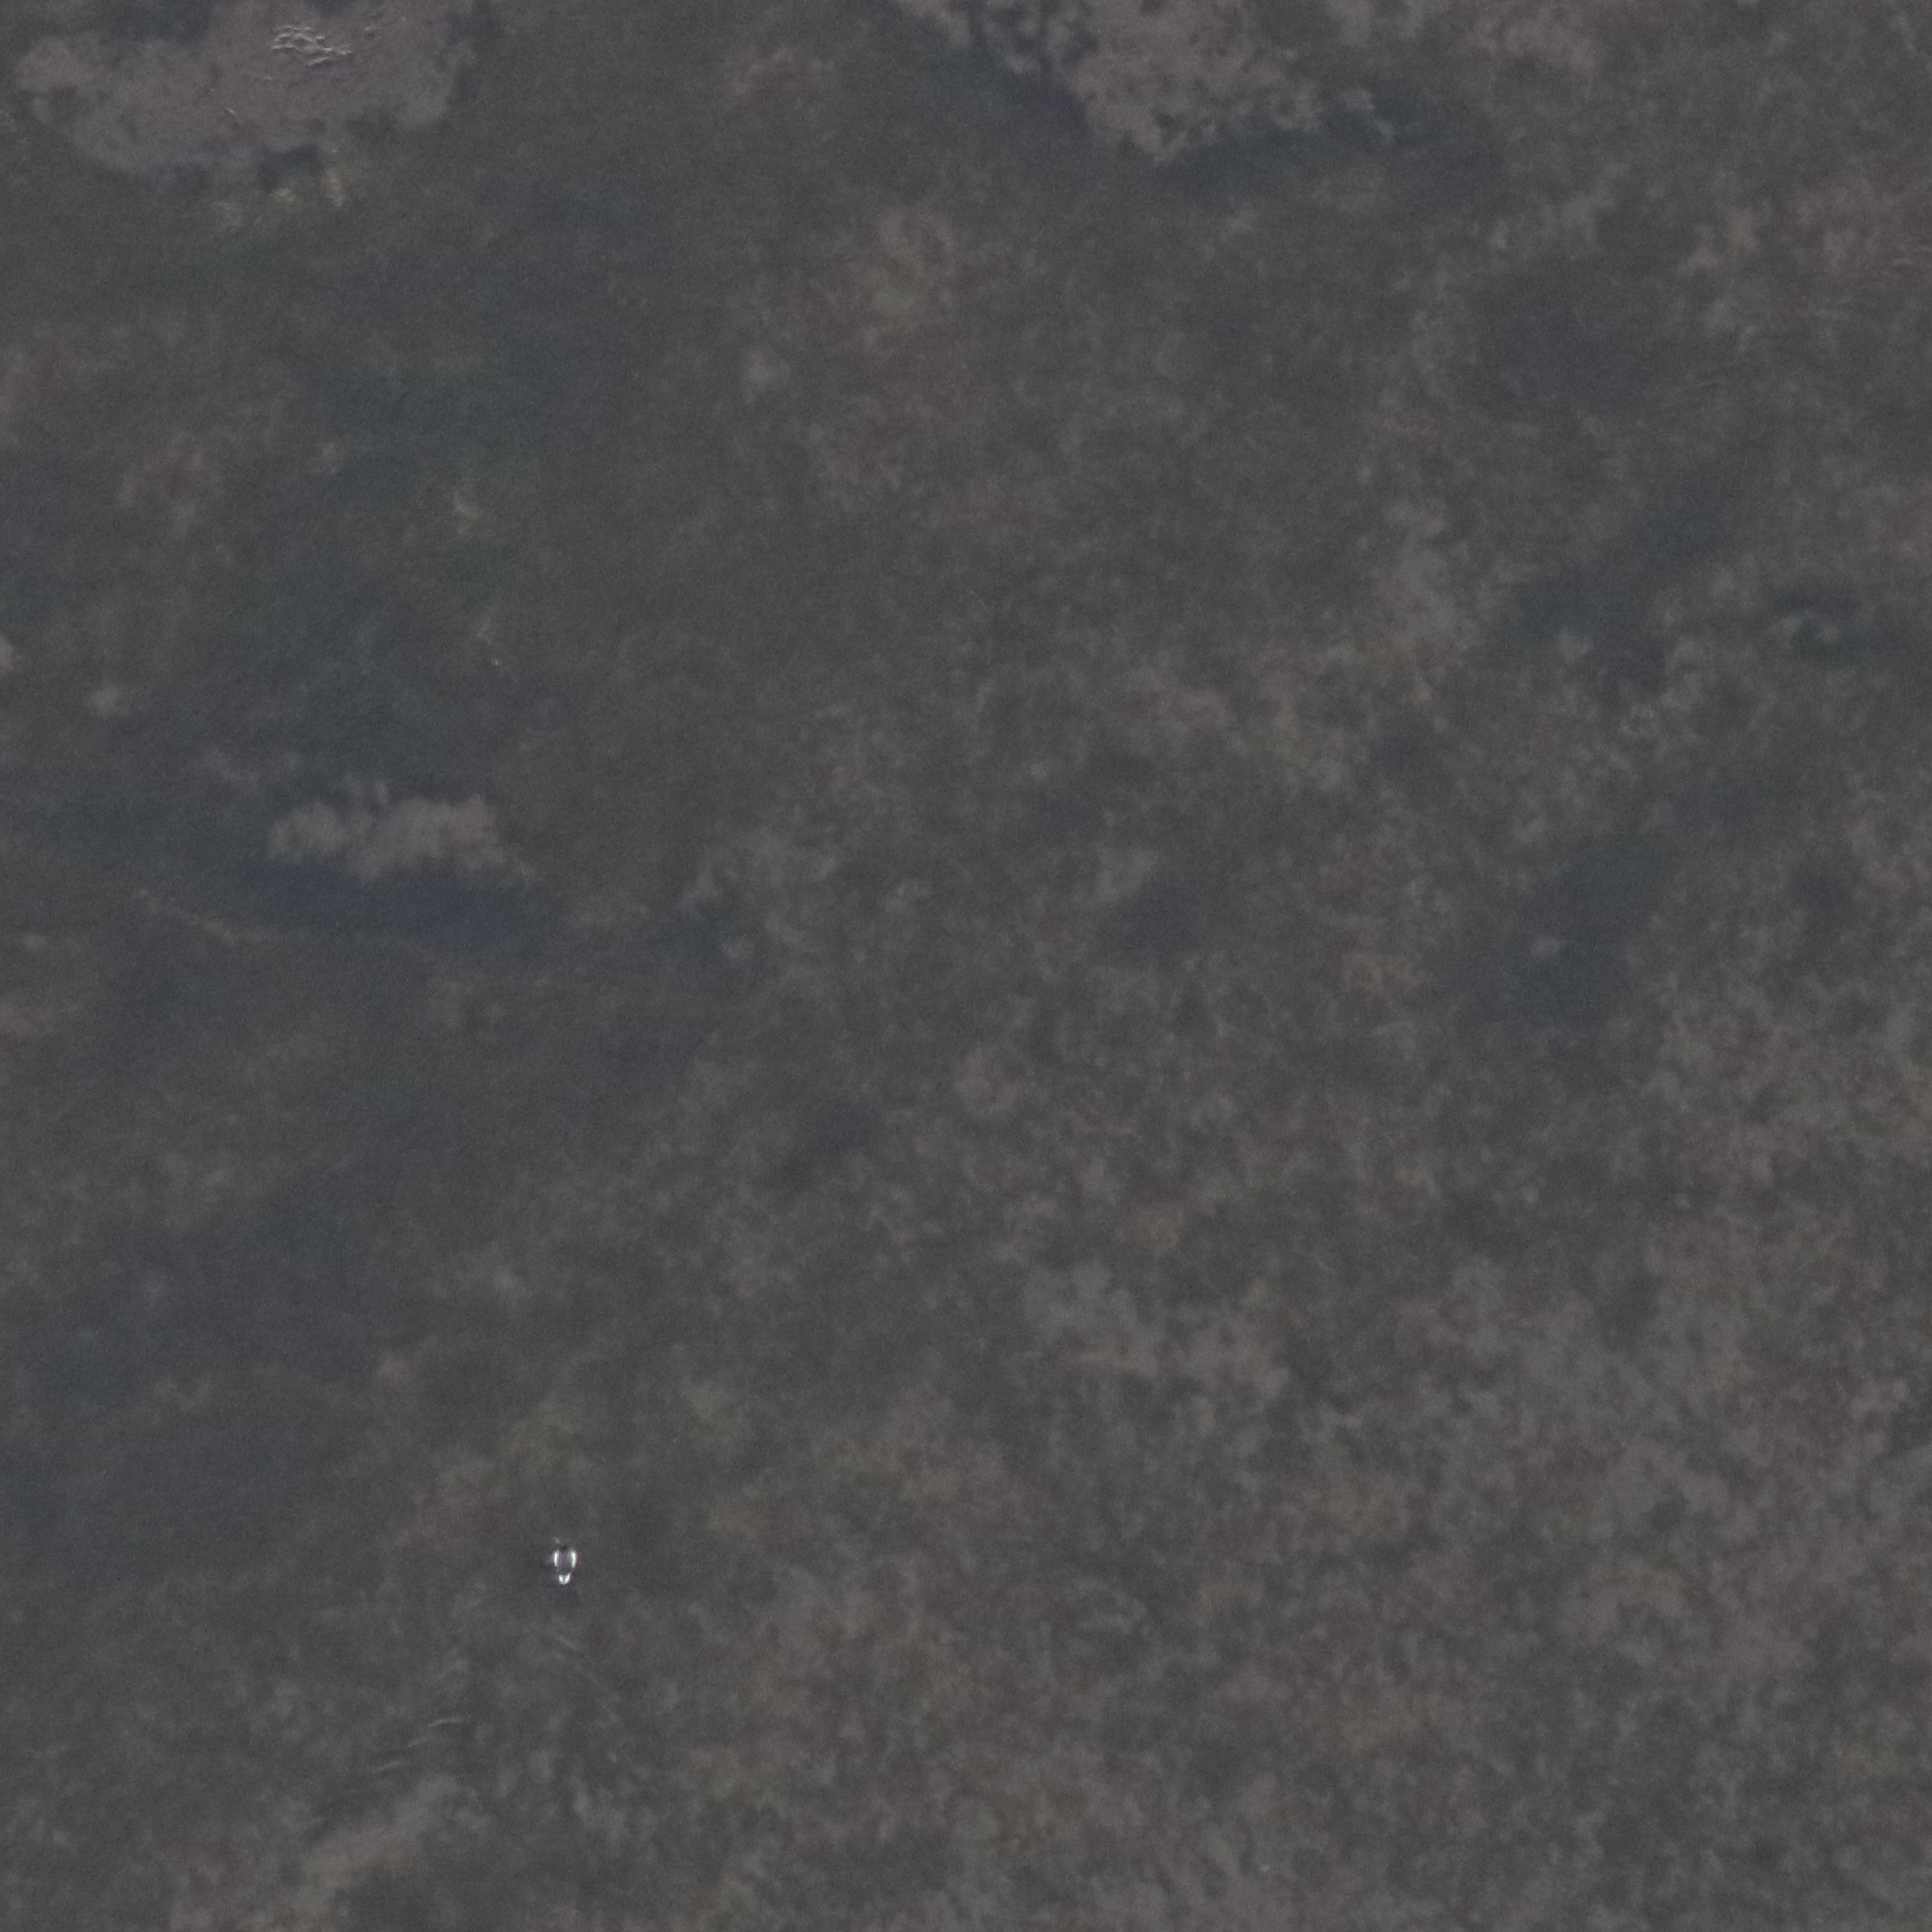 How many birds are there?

1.